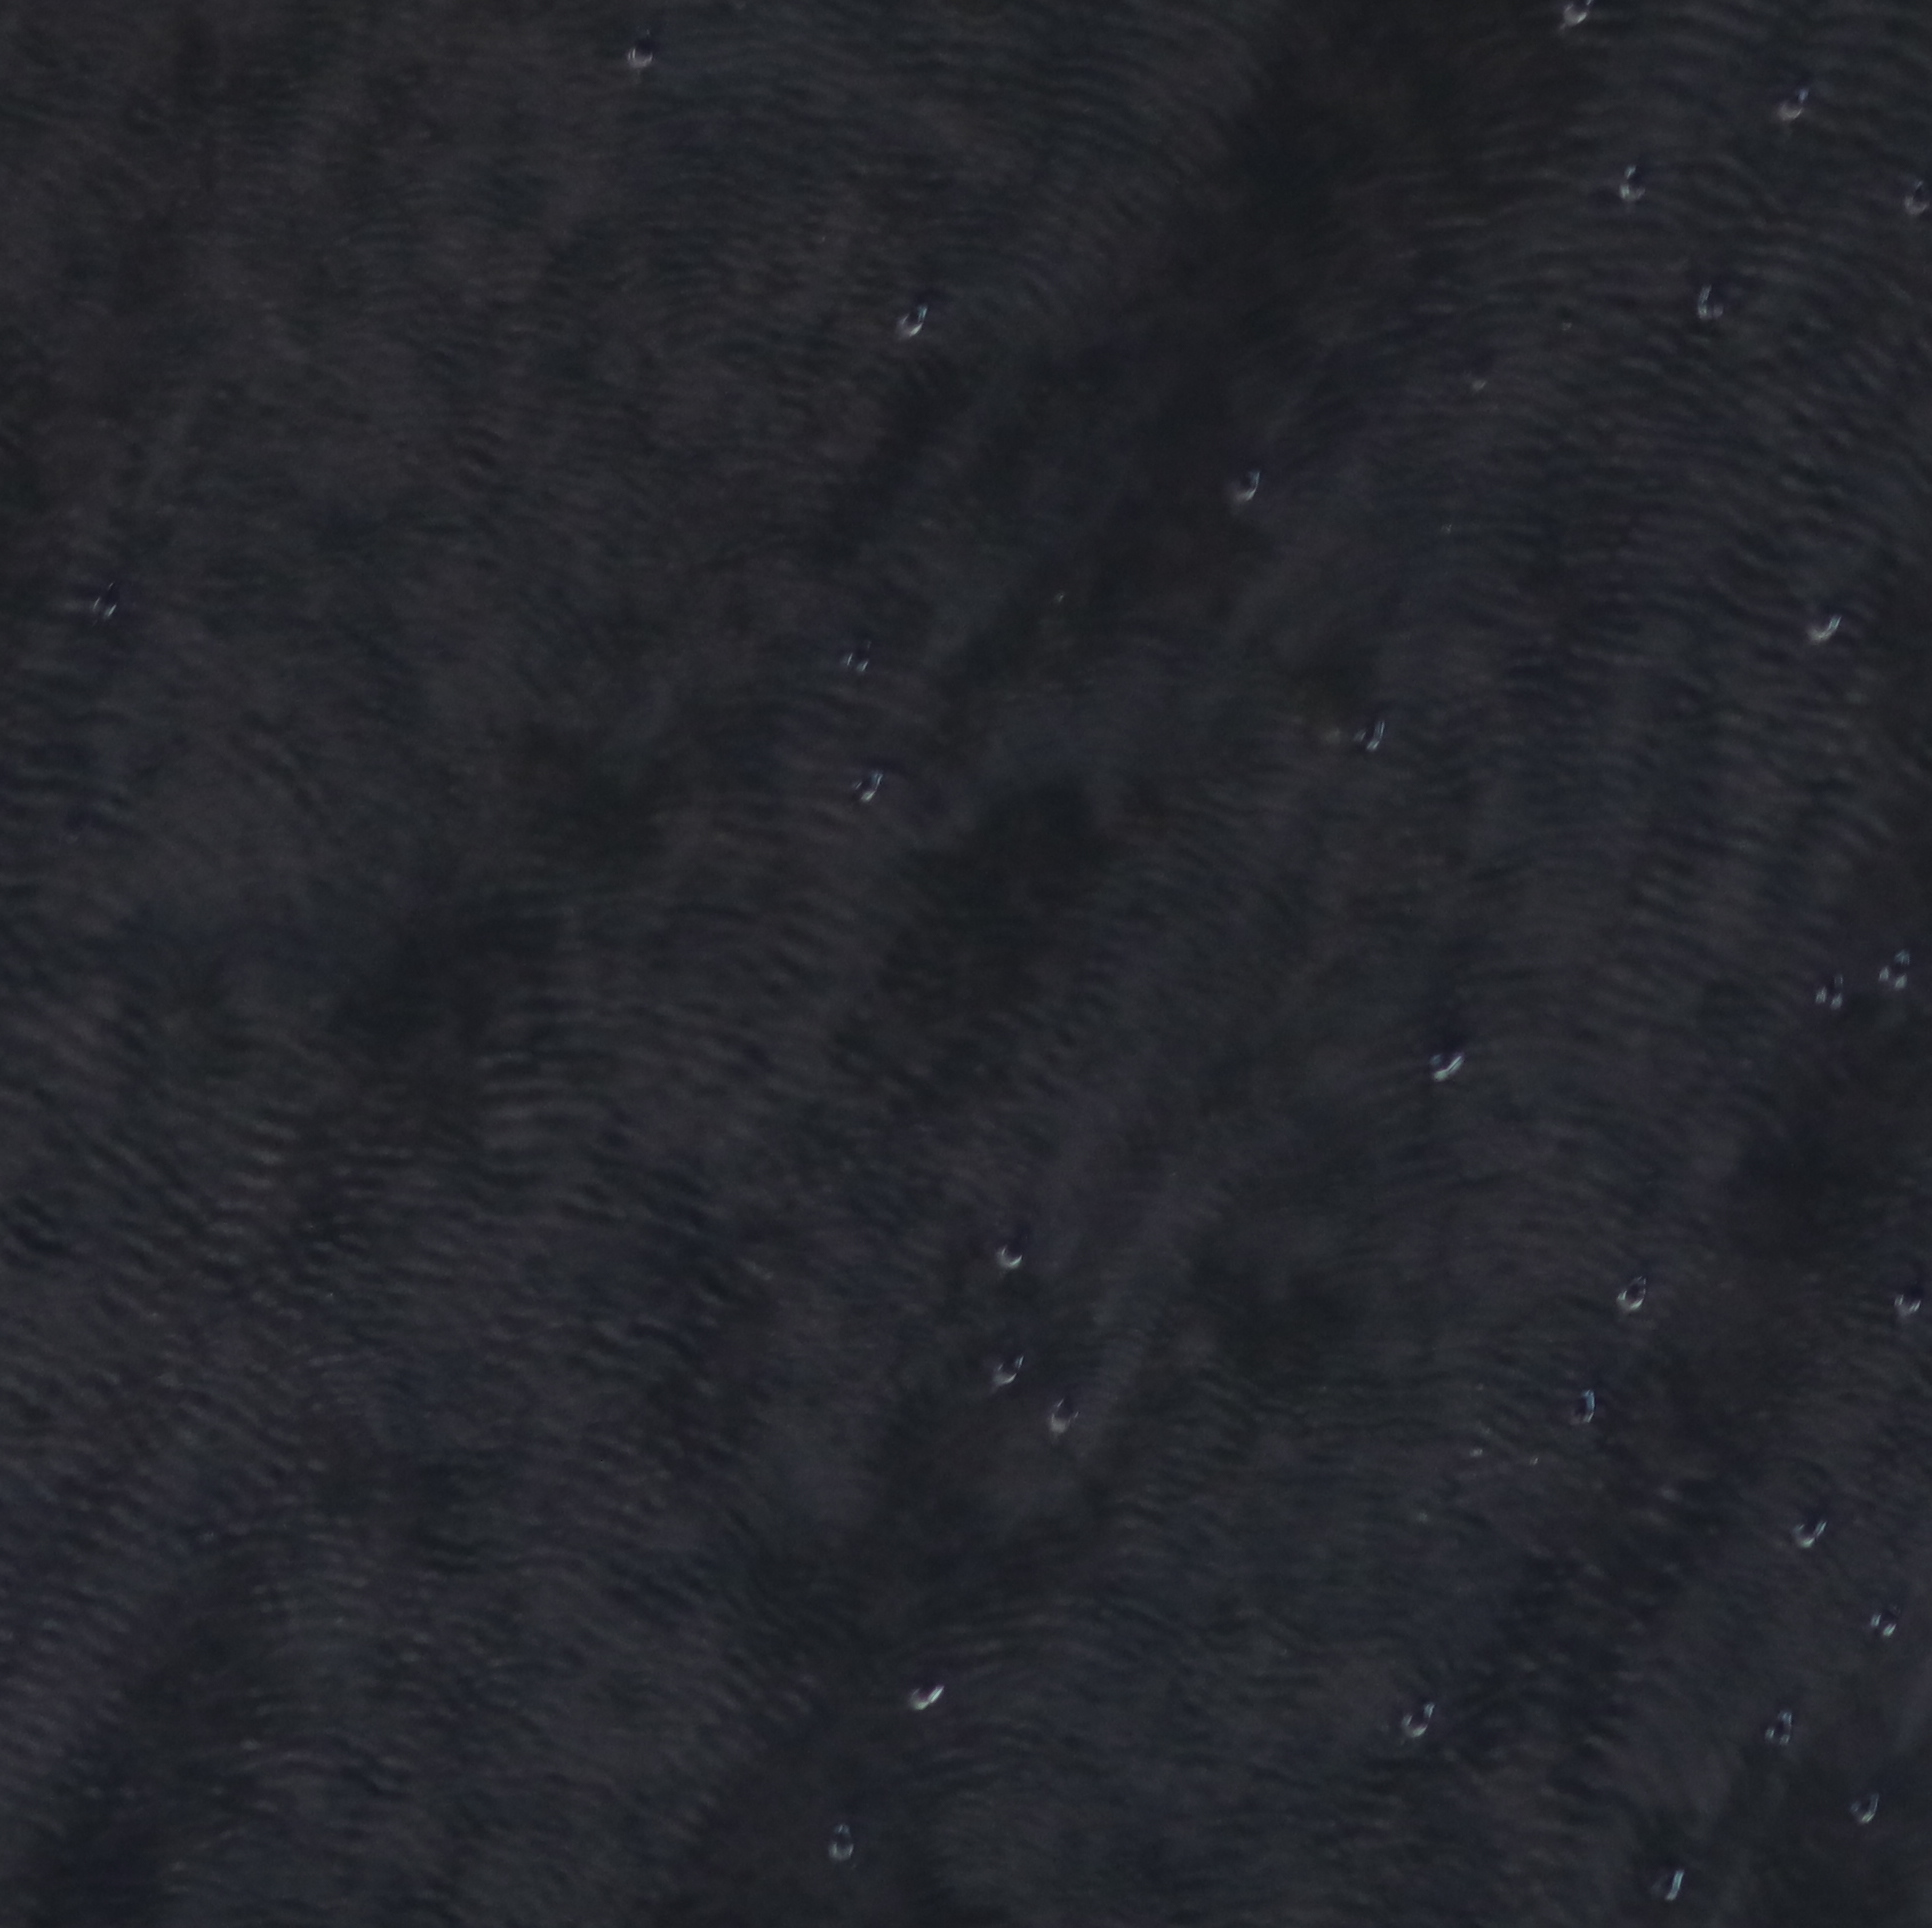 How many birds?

30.